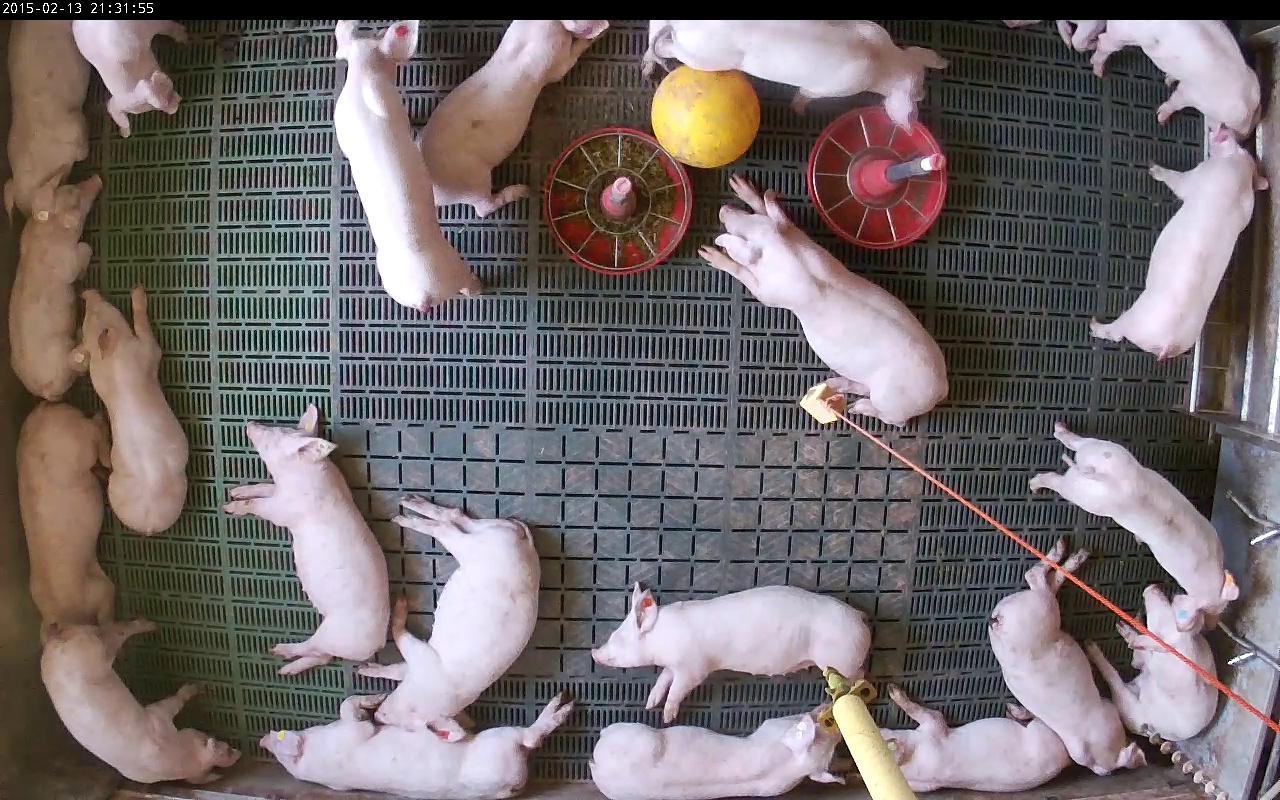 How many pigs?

21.